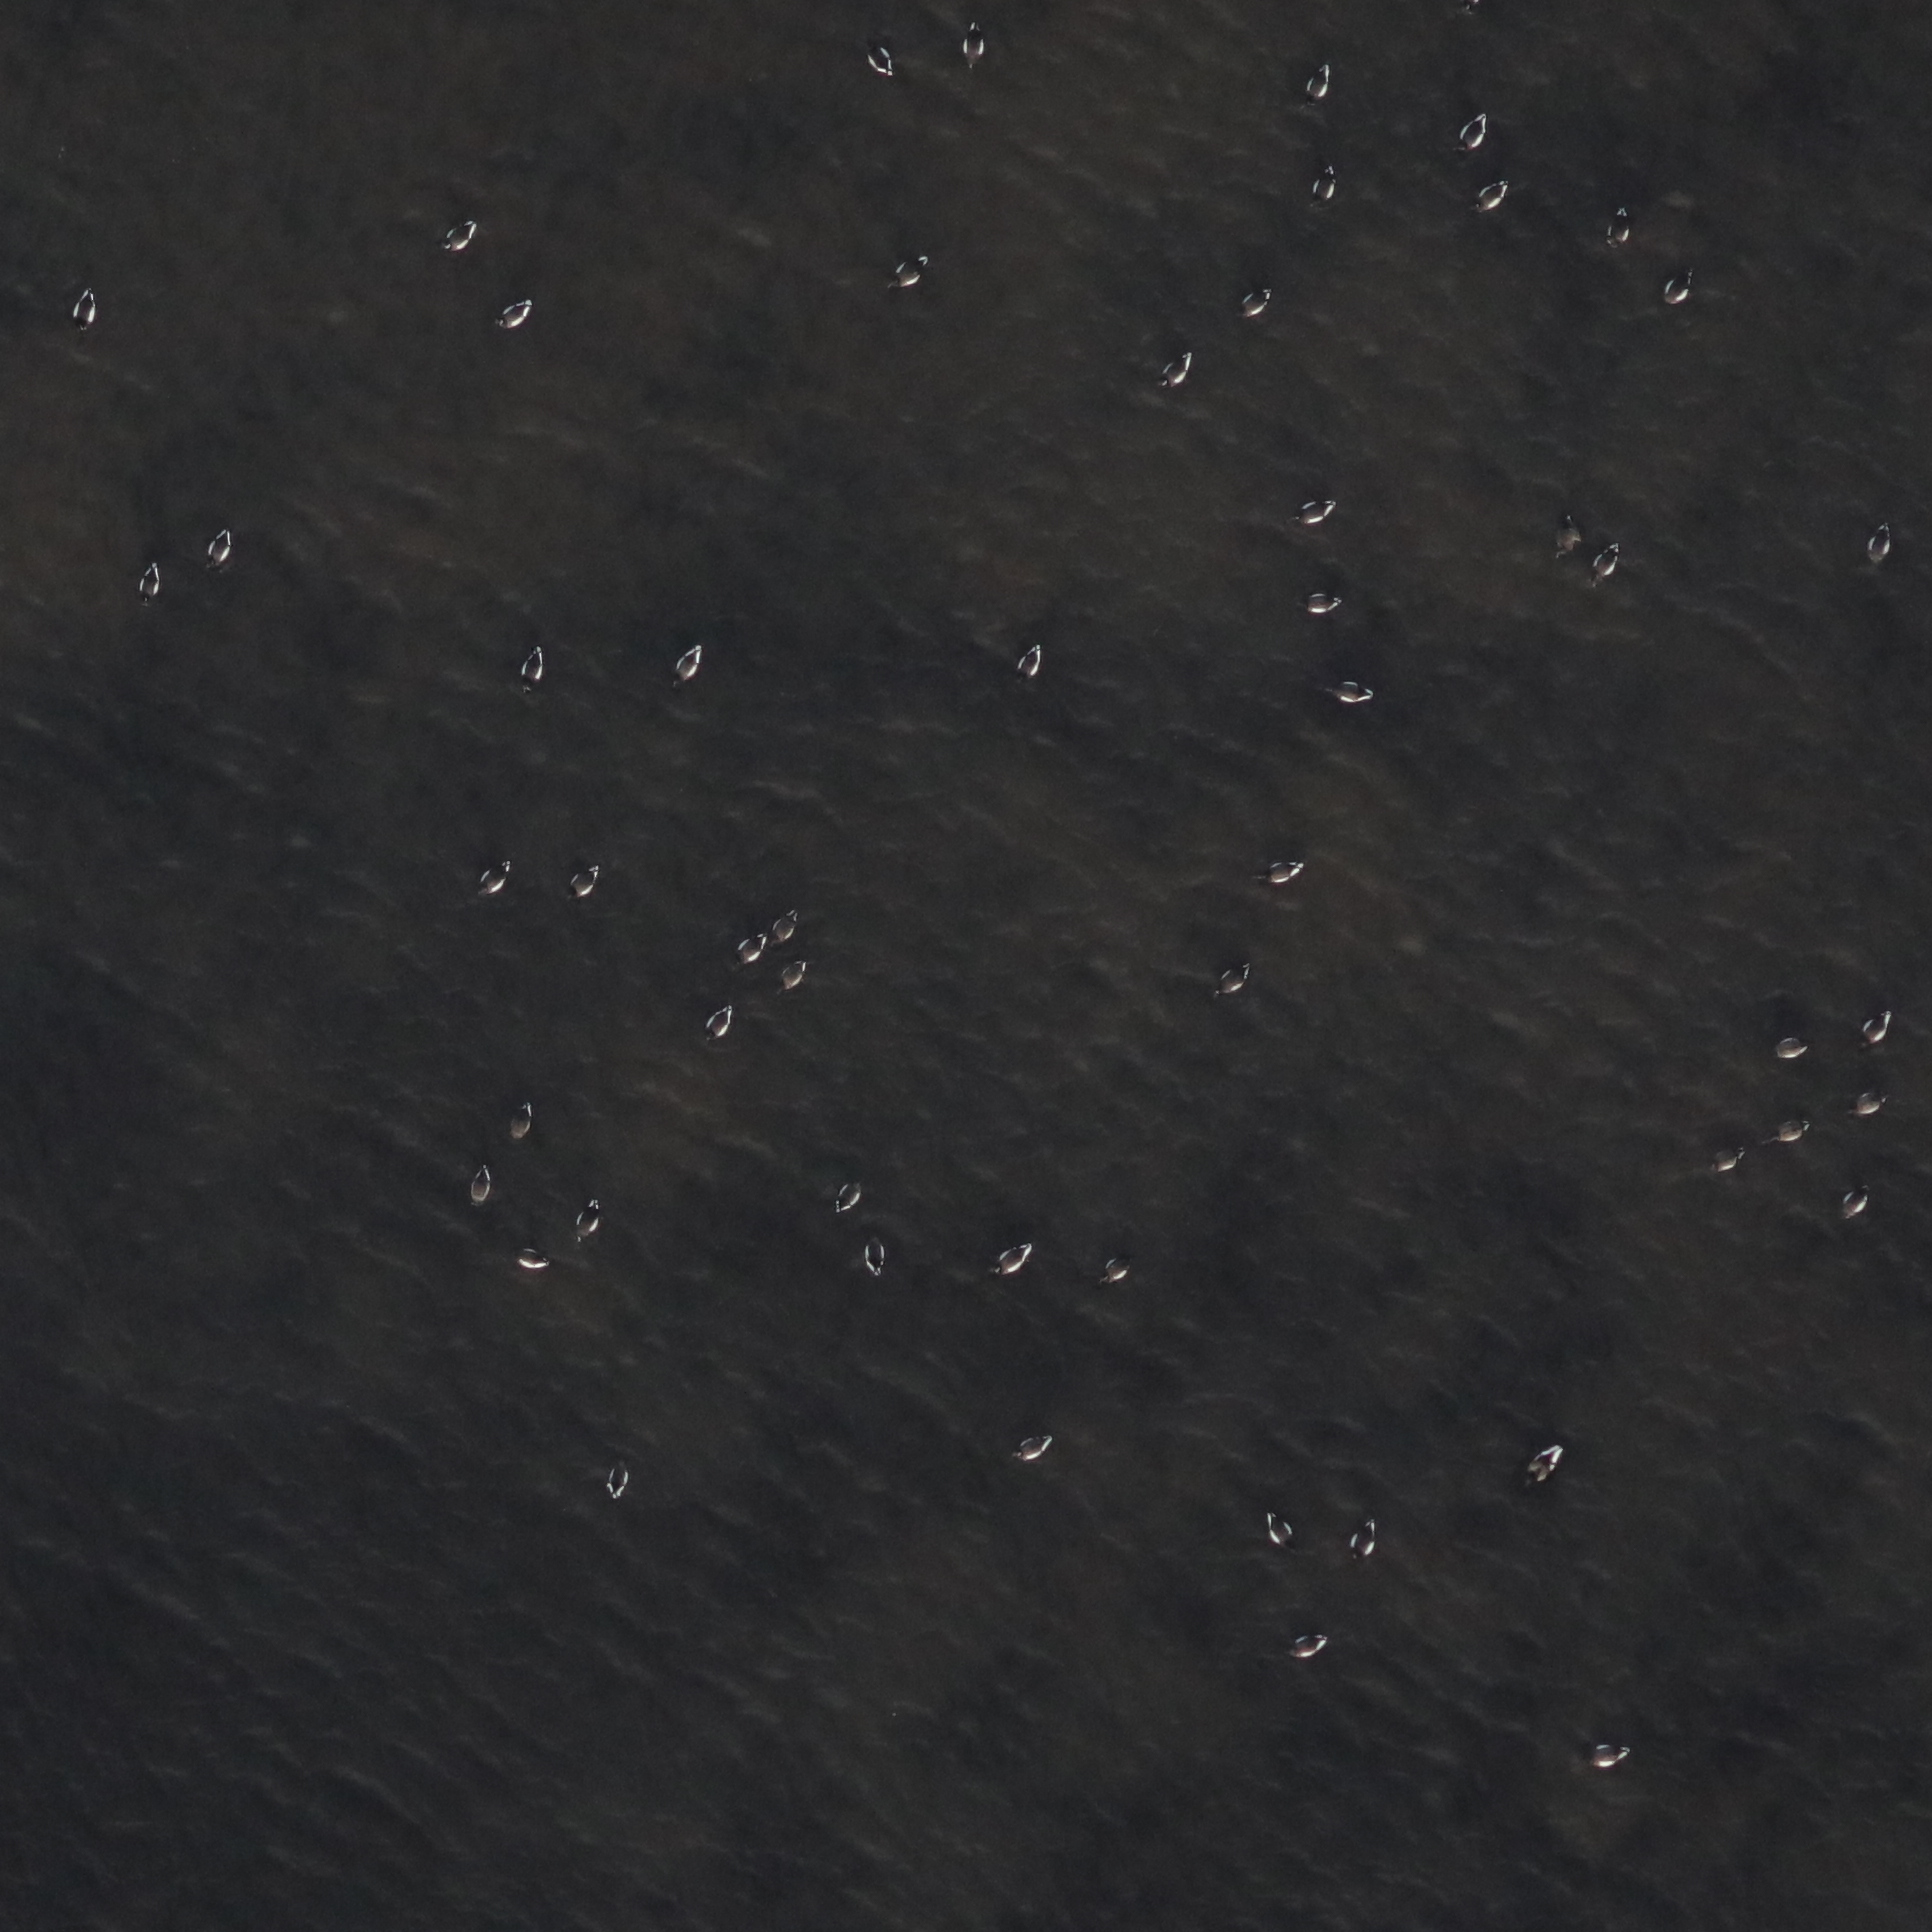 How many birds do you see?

54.